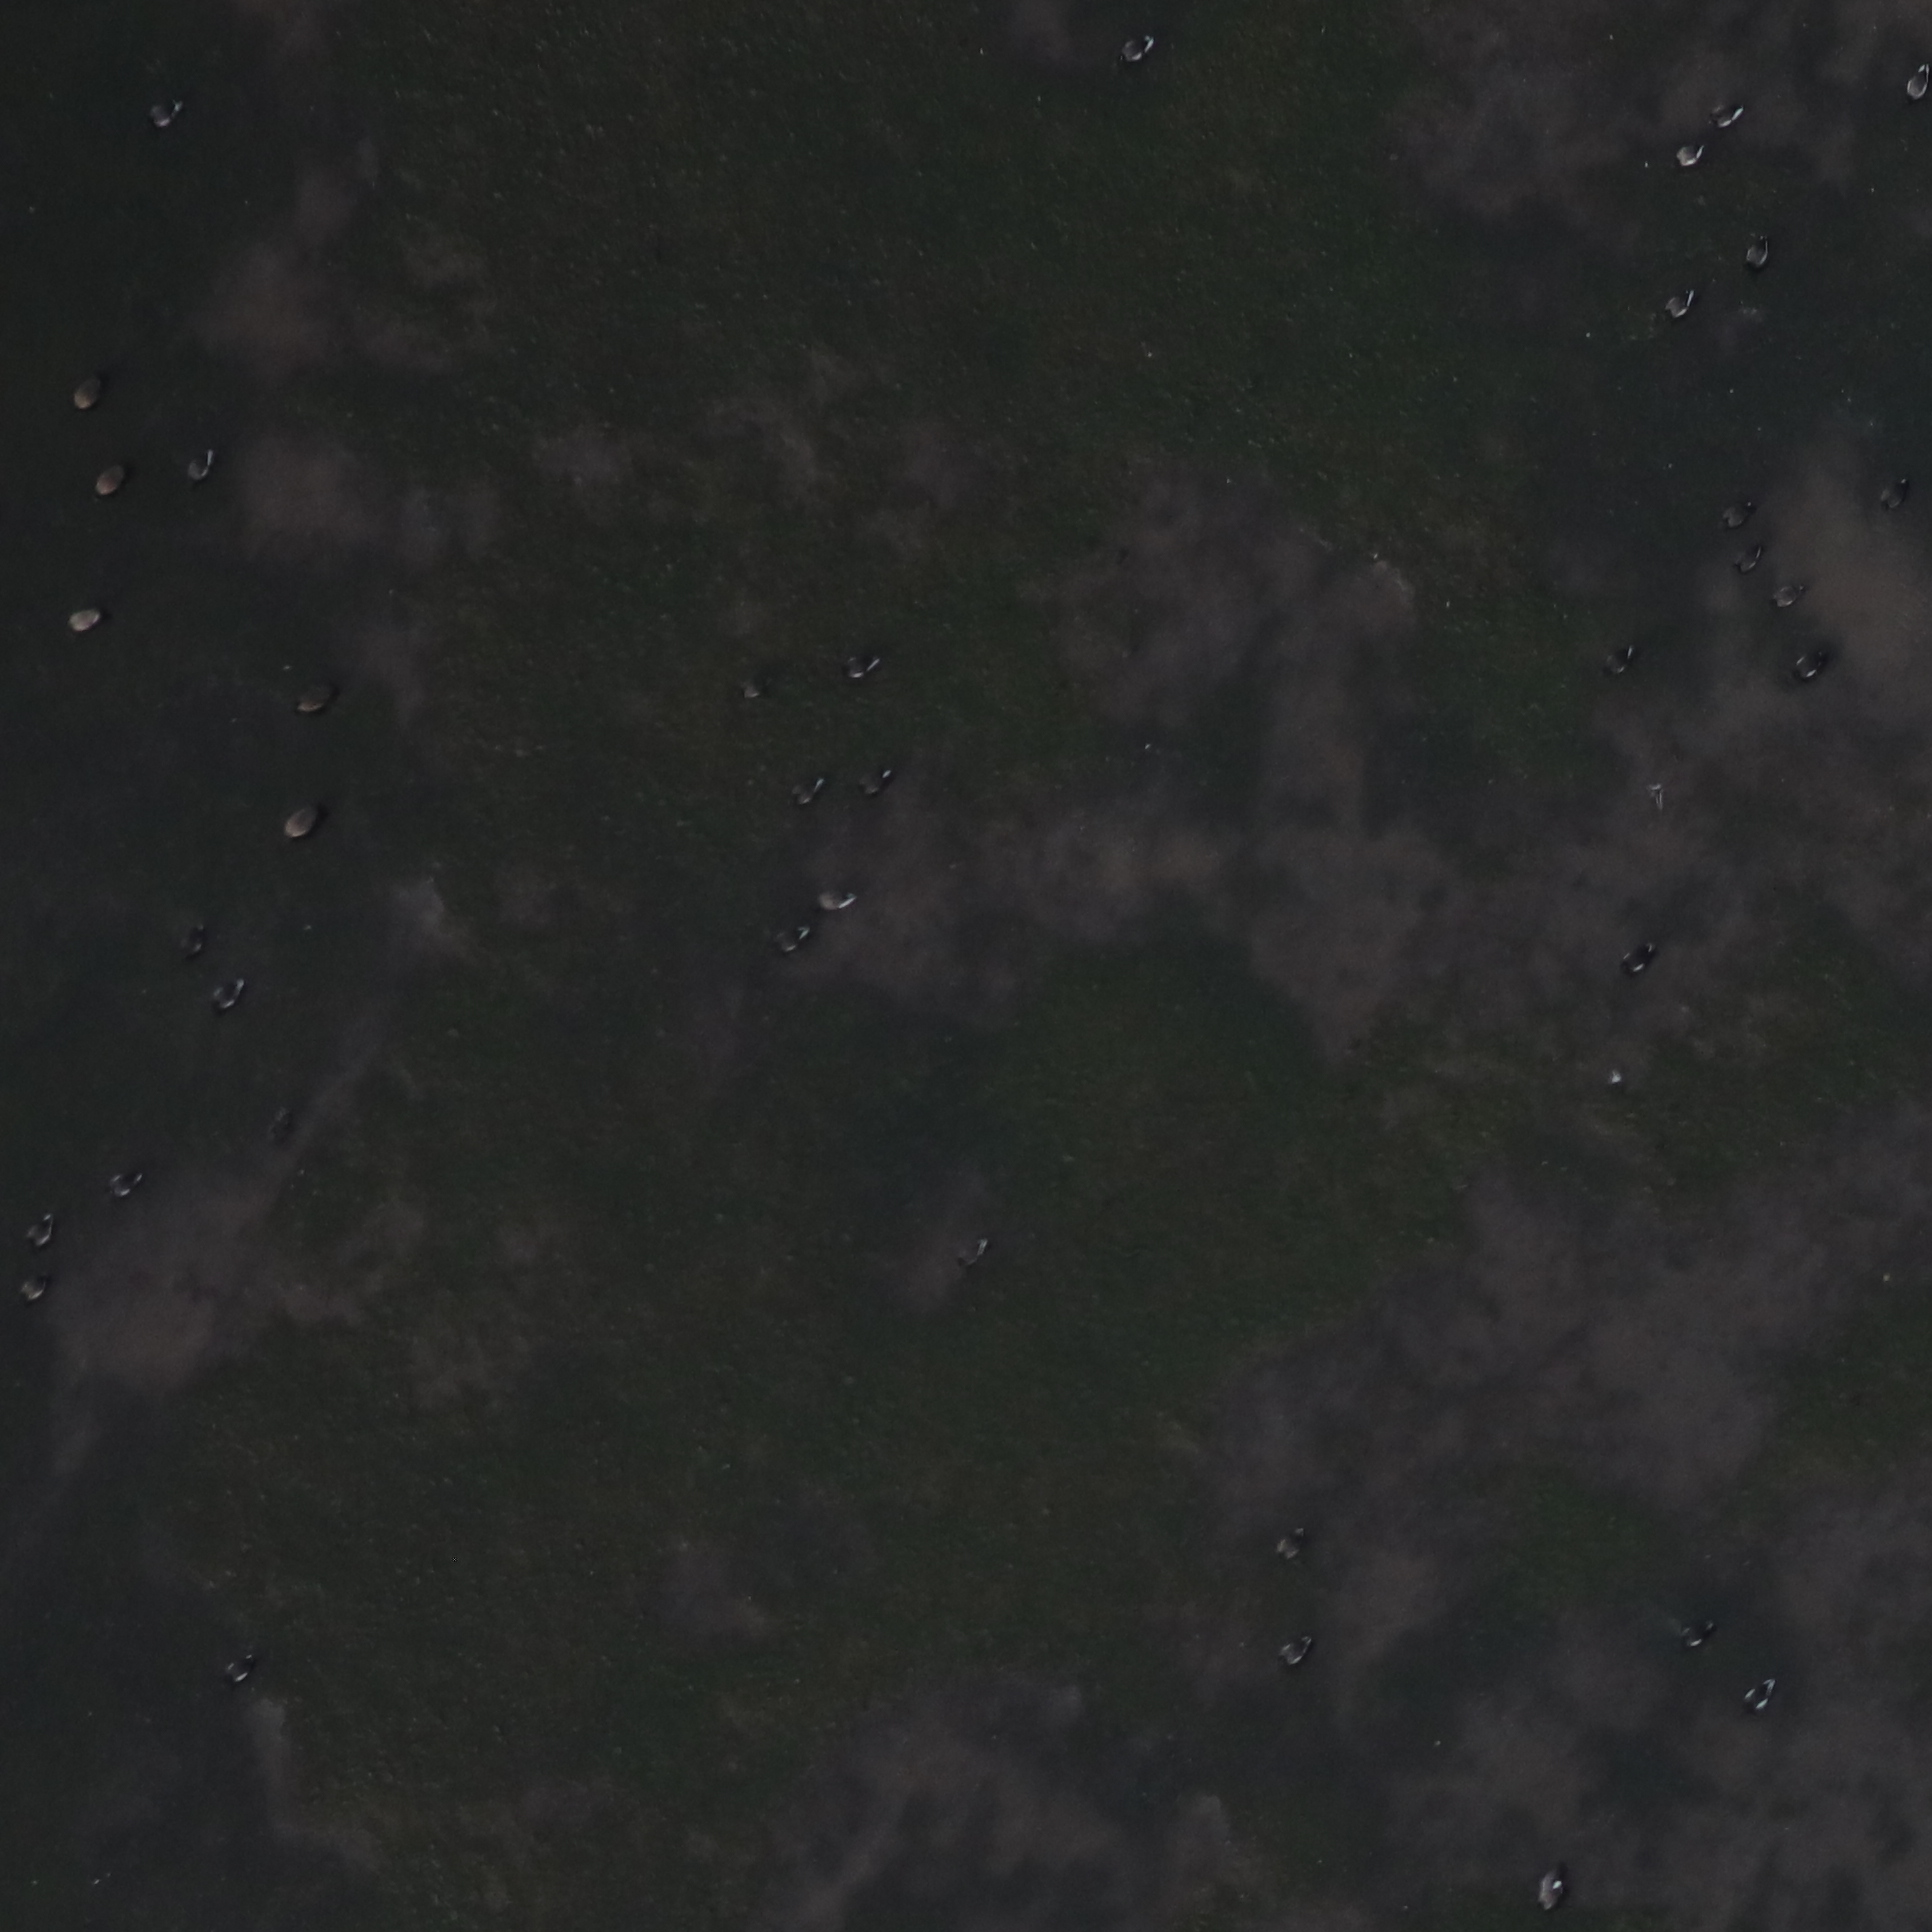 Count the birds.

38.